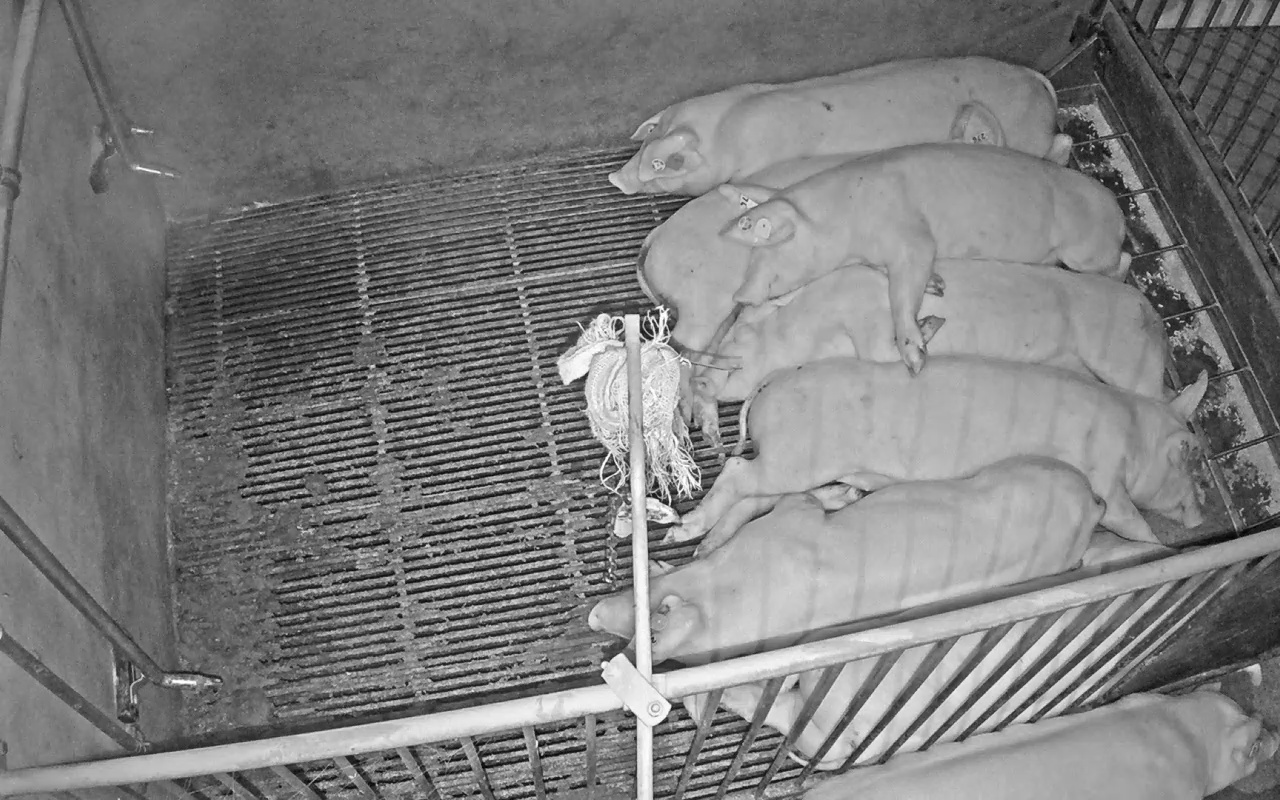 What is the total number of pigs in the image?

8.